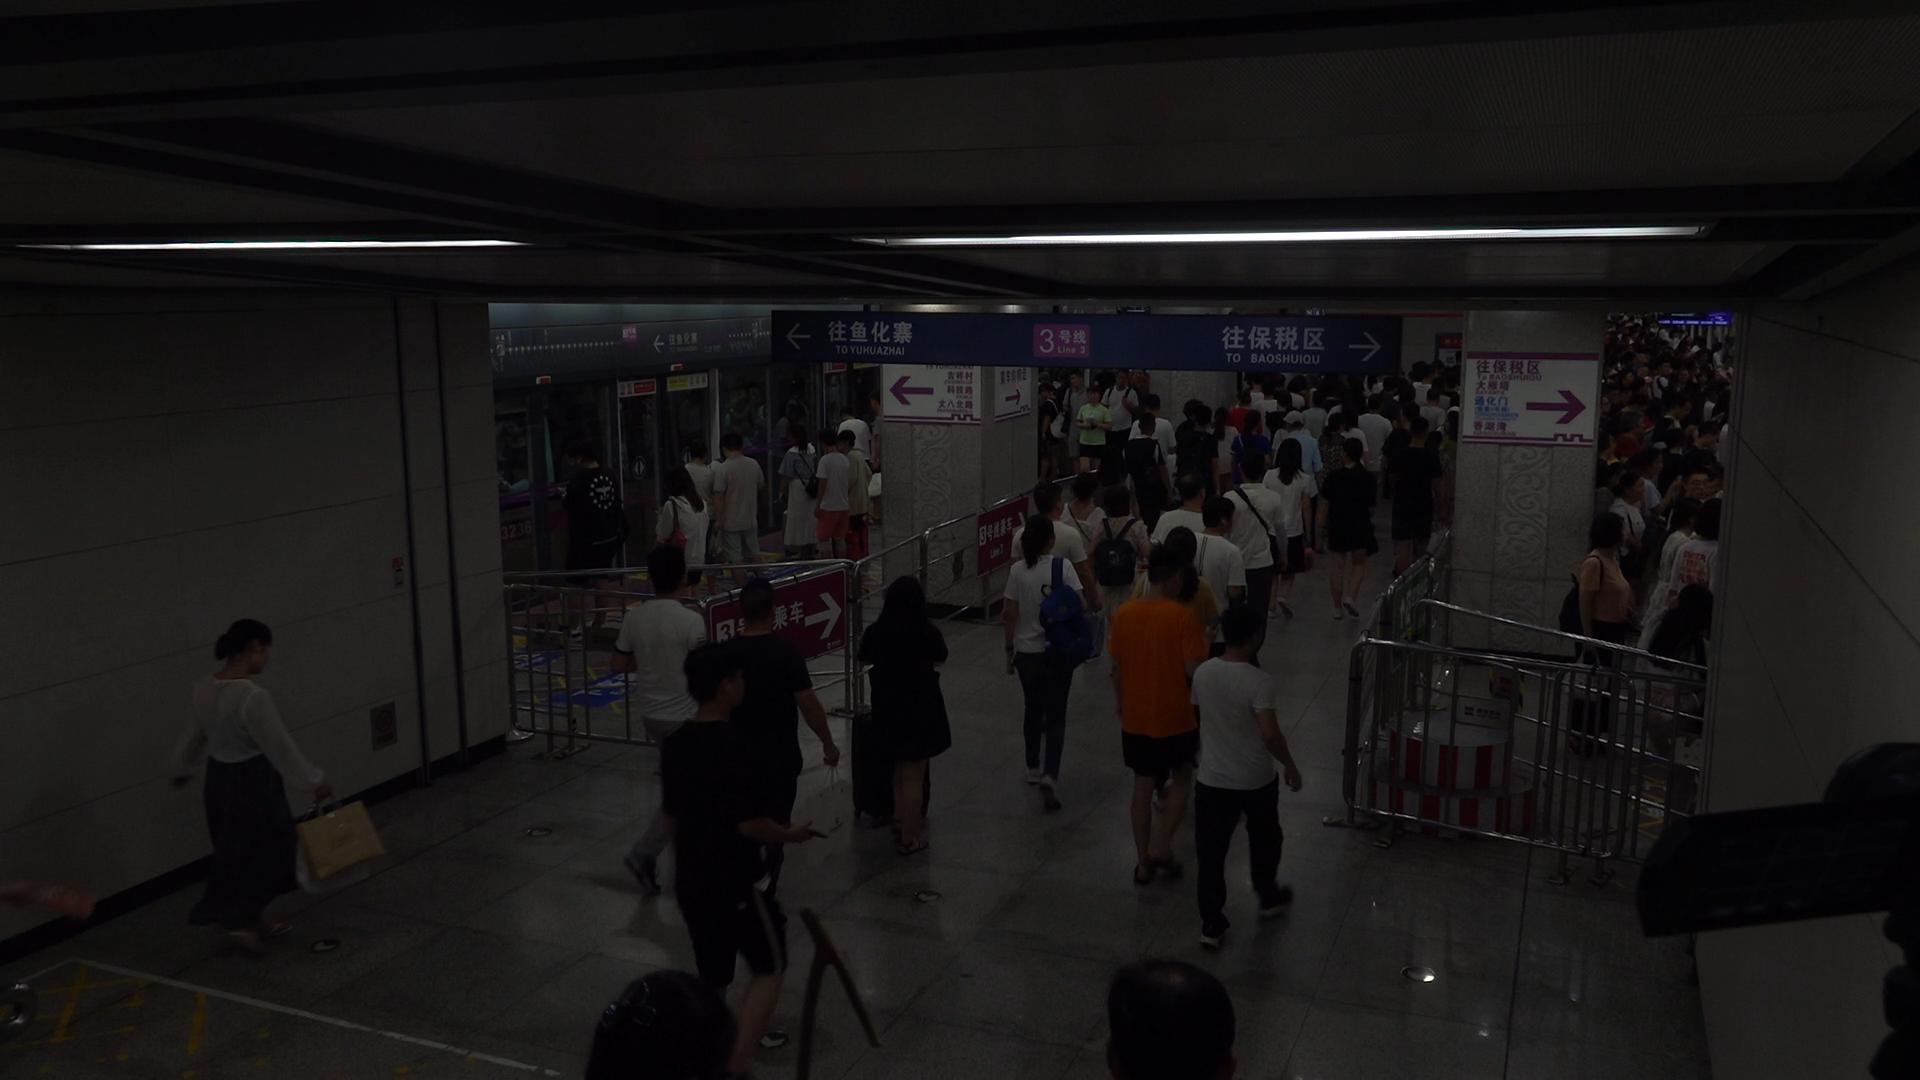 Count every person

145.